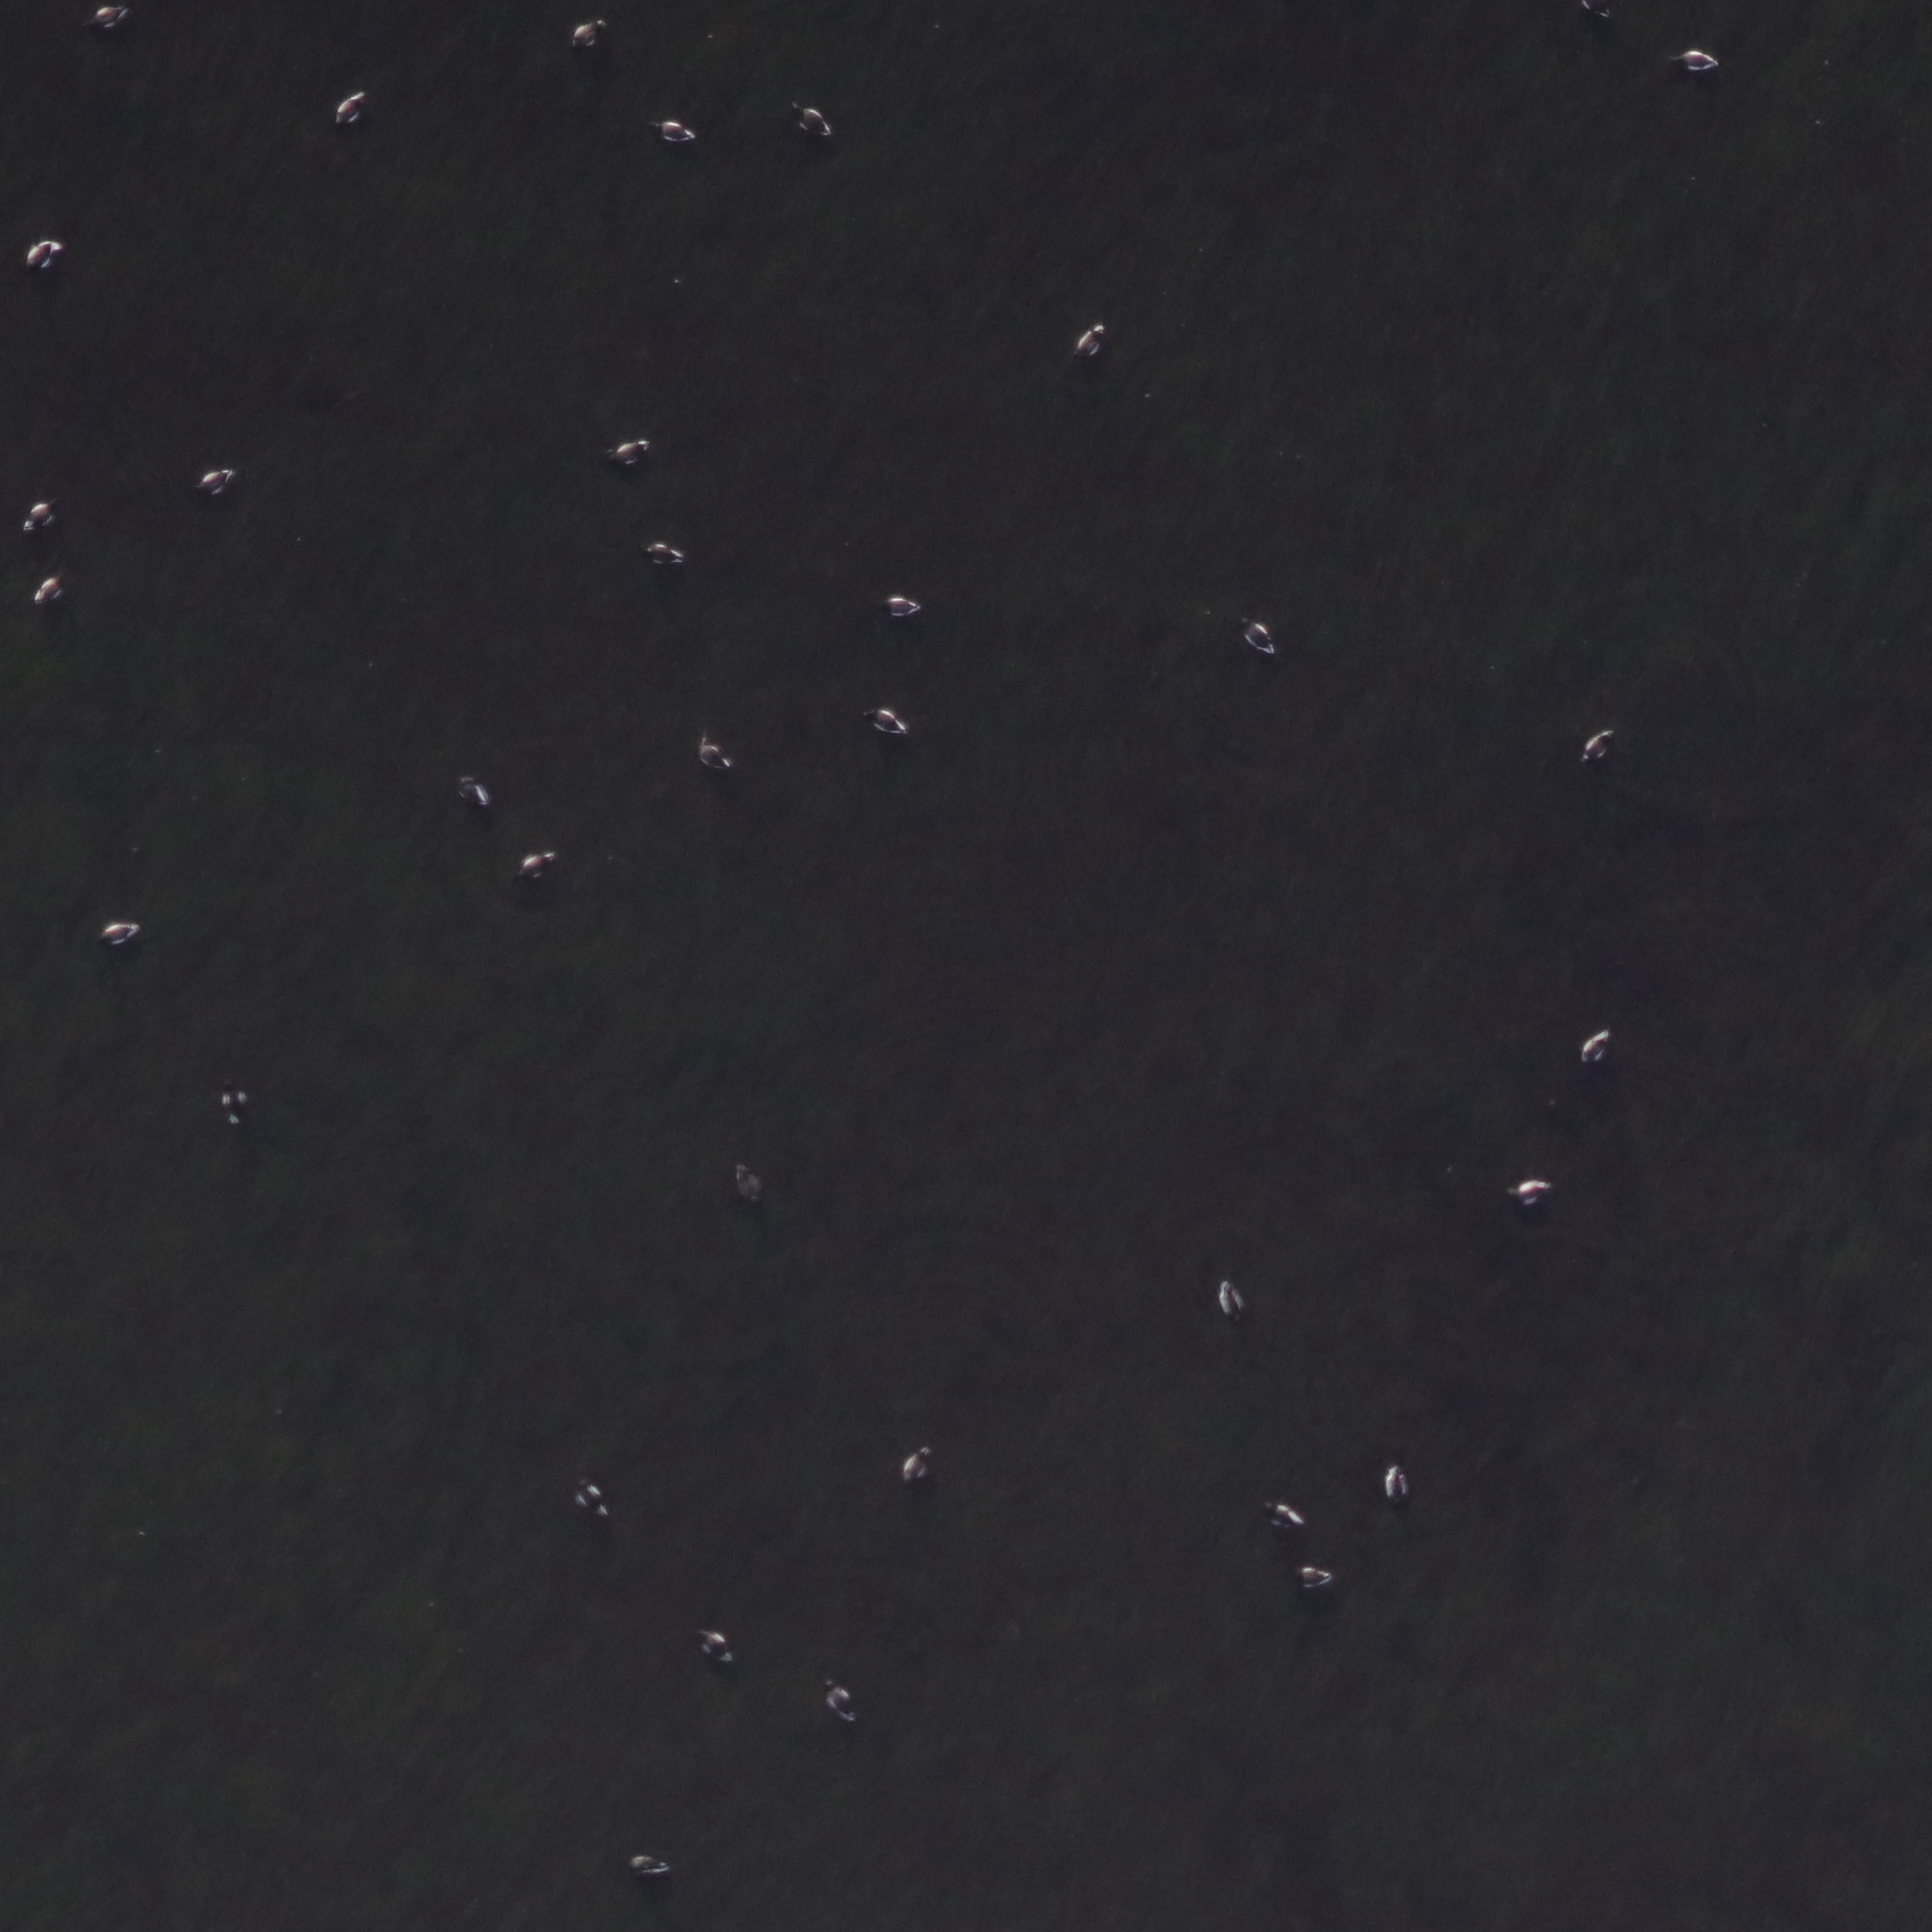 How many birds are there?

34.